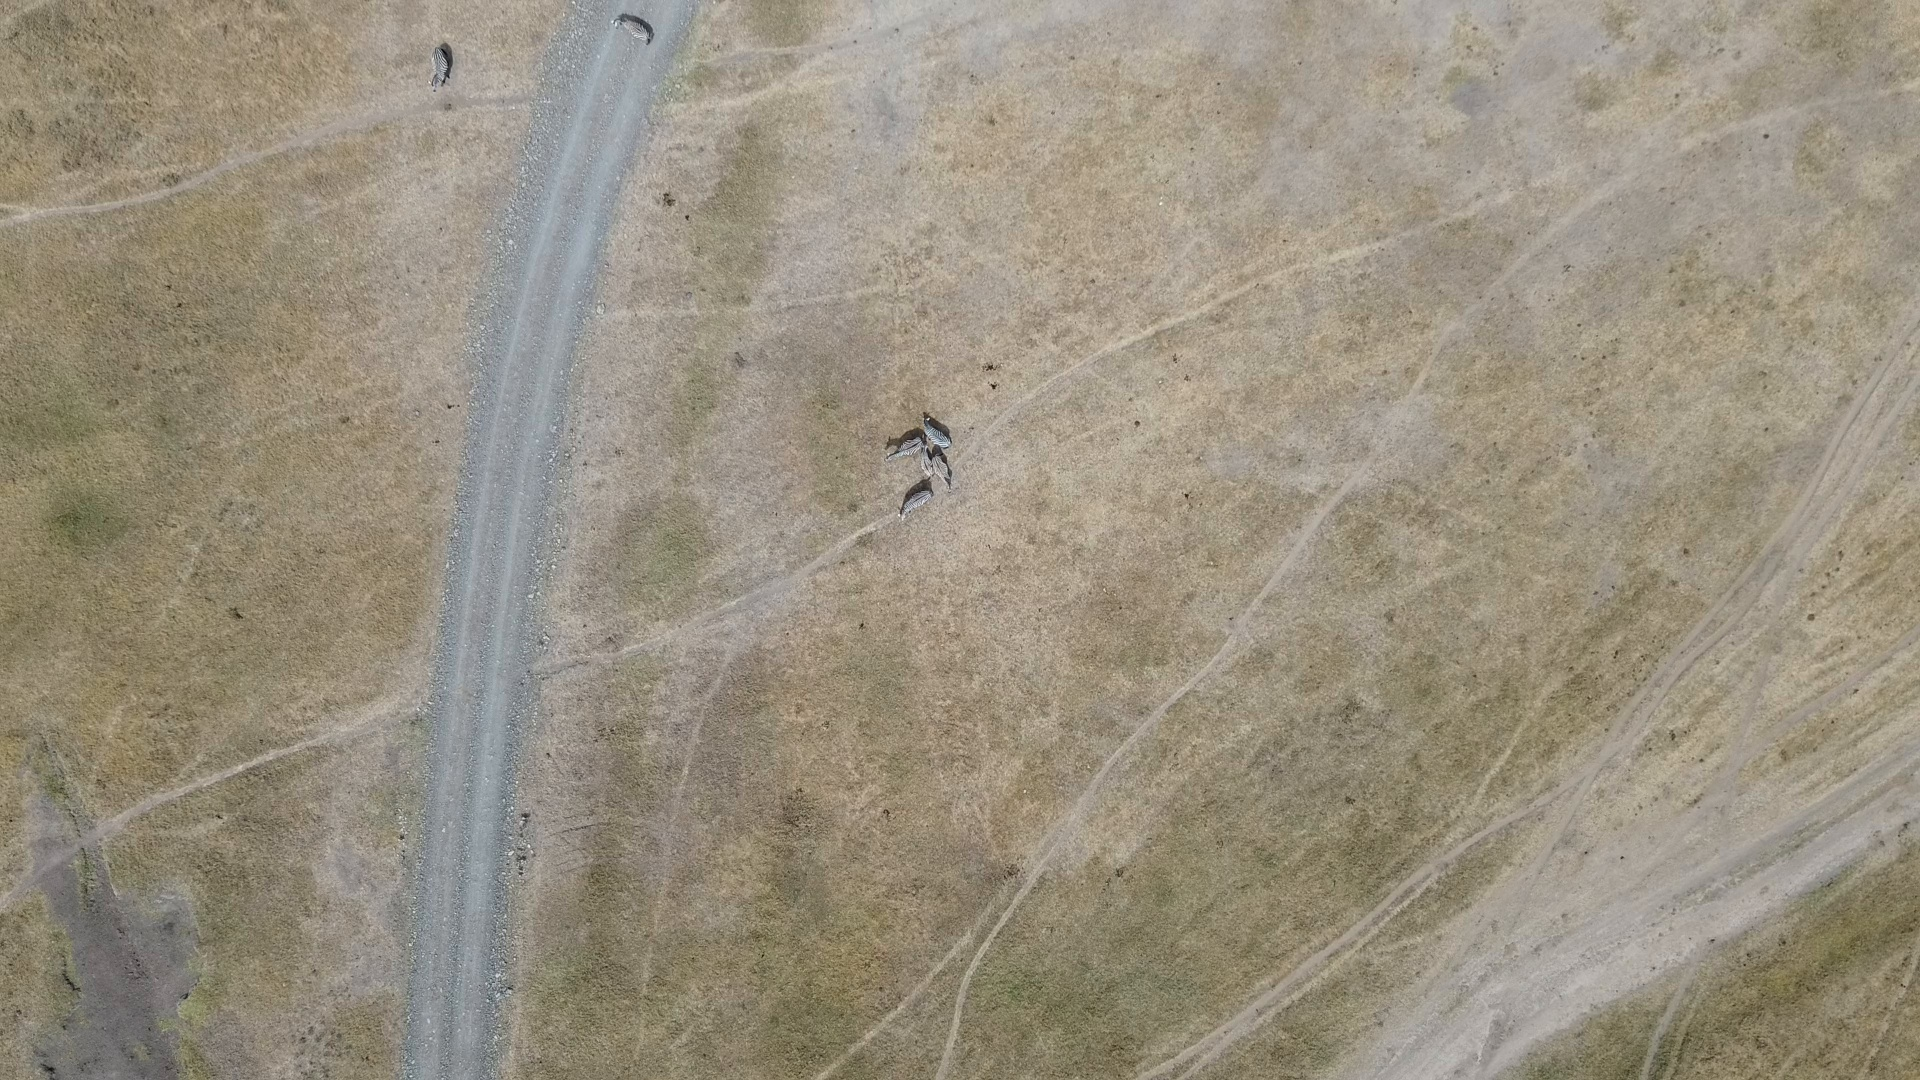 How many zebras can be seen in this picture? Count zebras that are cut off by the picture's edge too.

7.